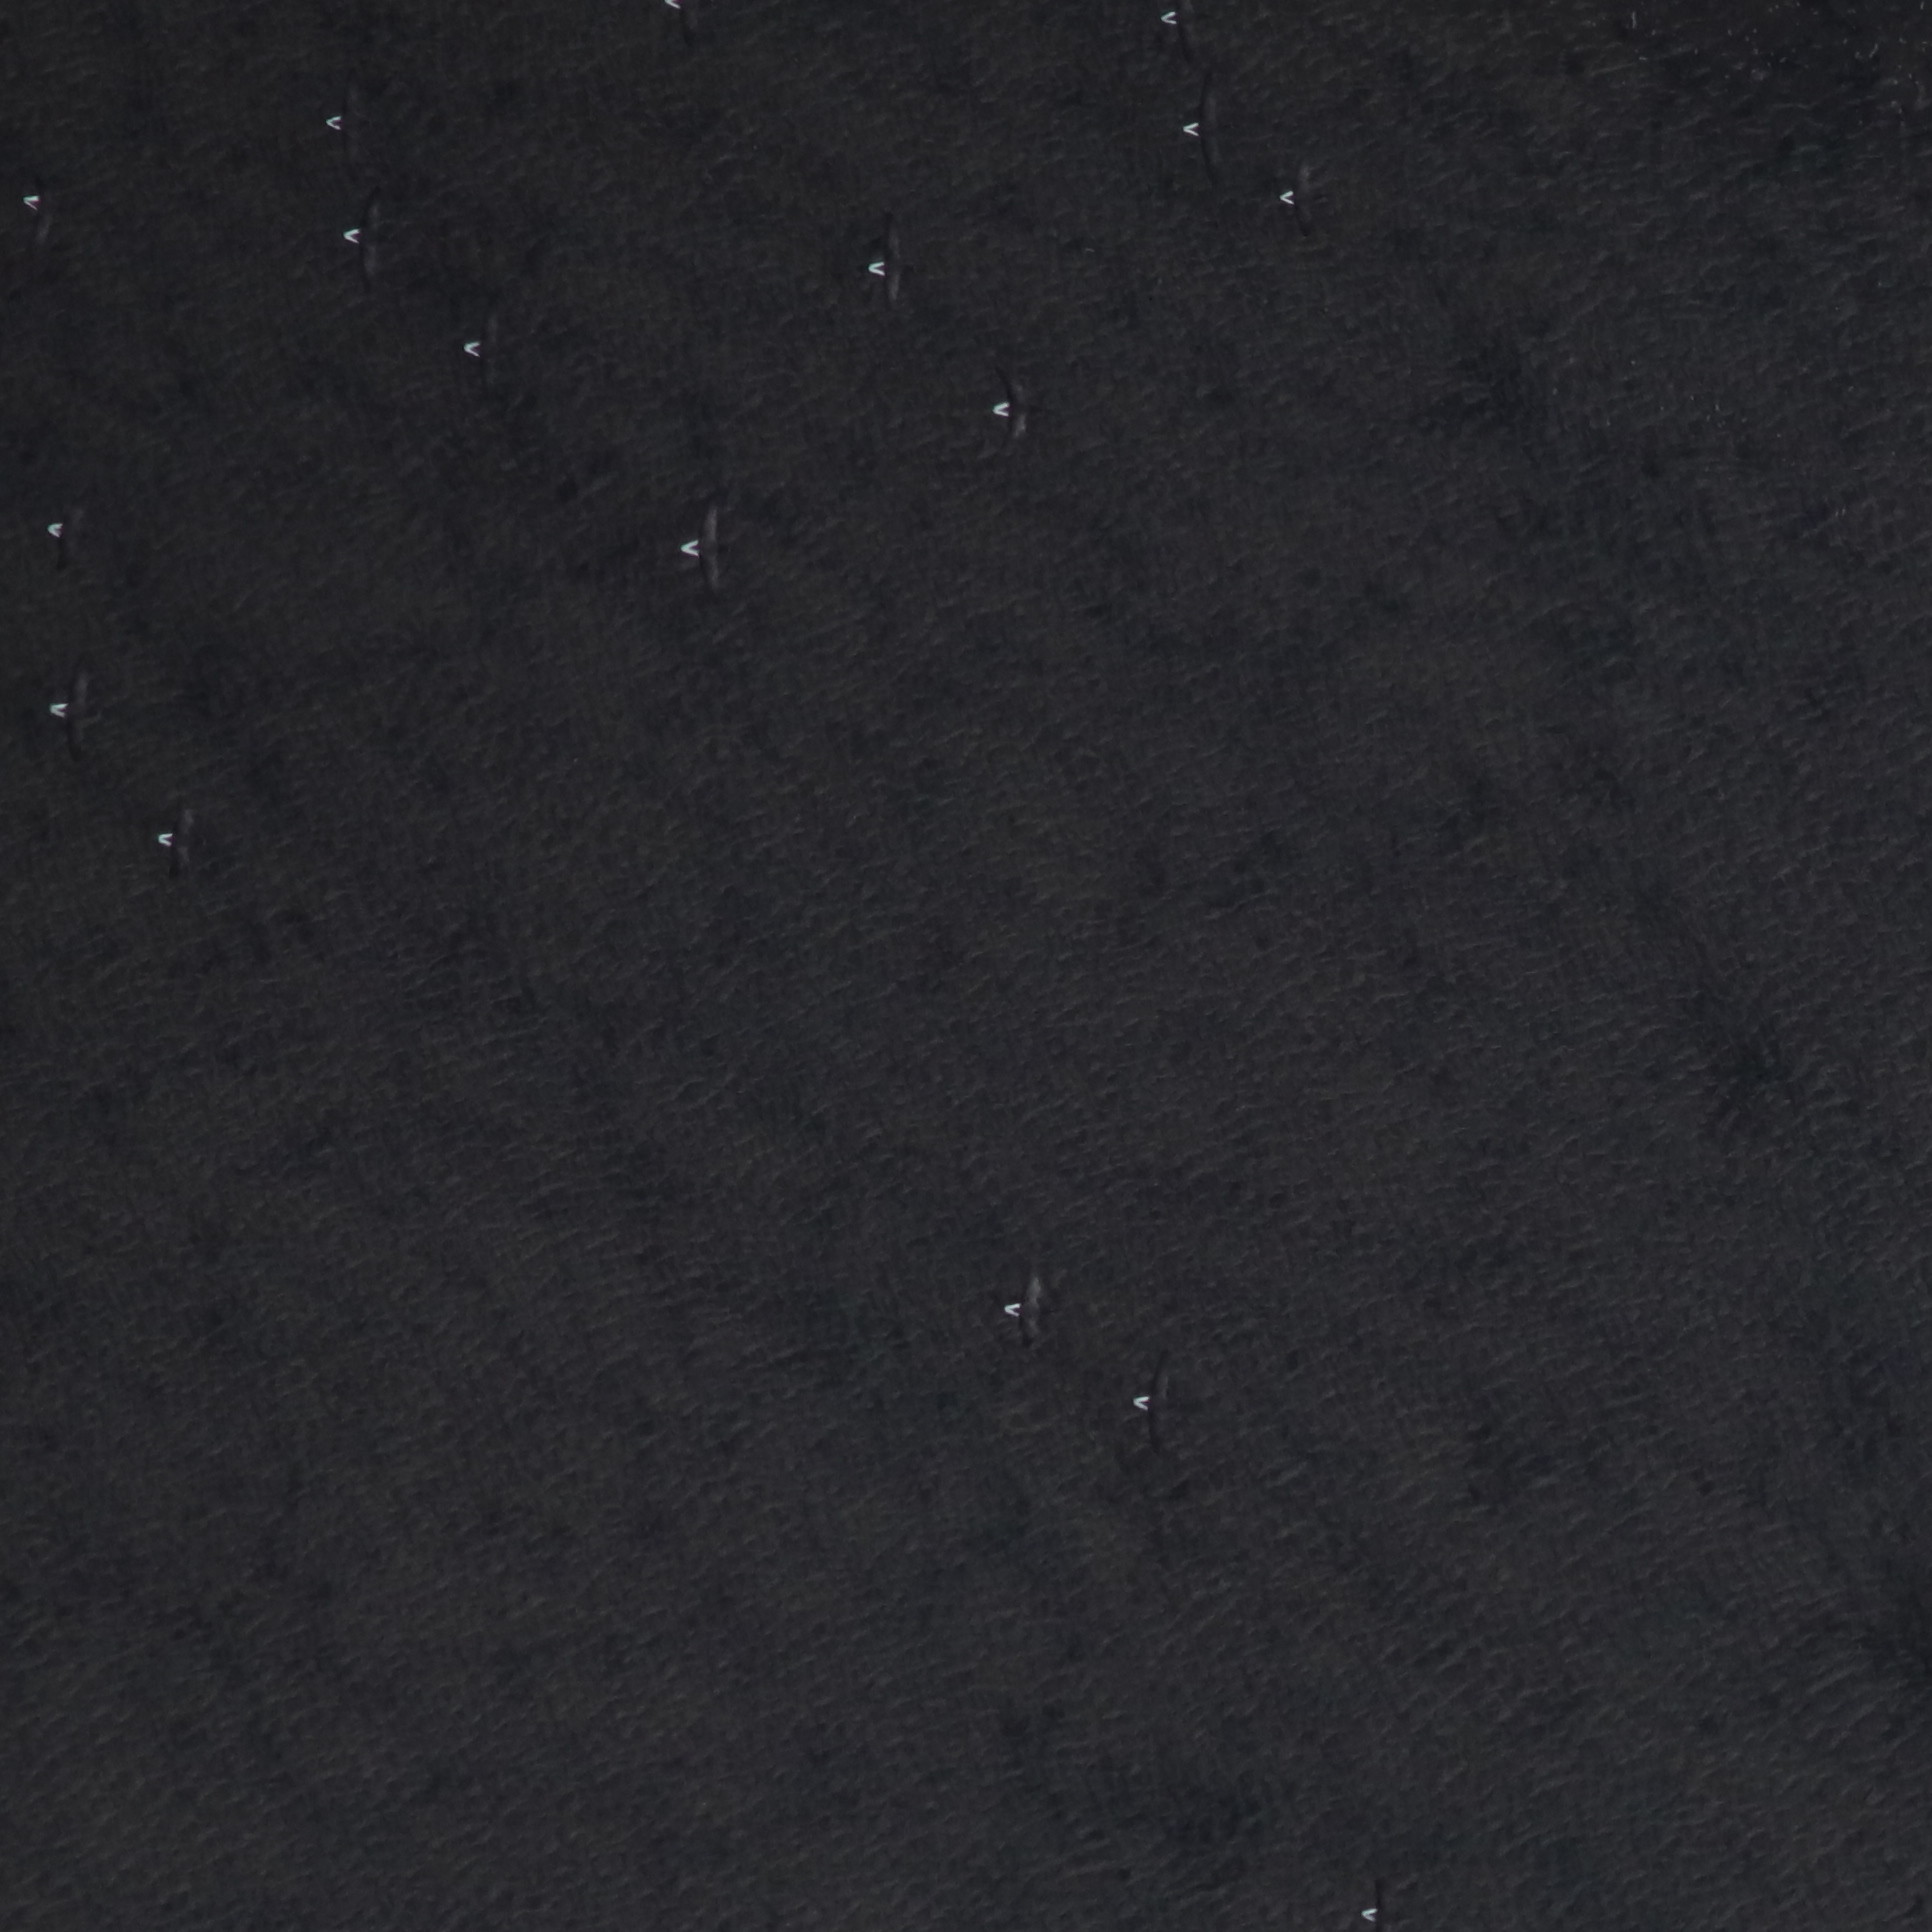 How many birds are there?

16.